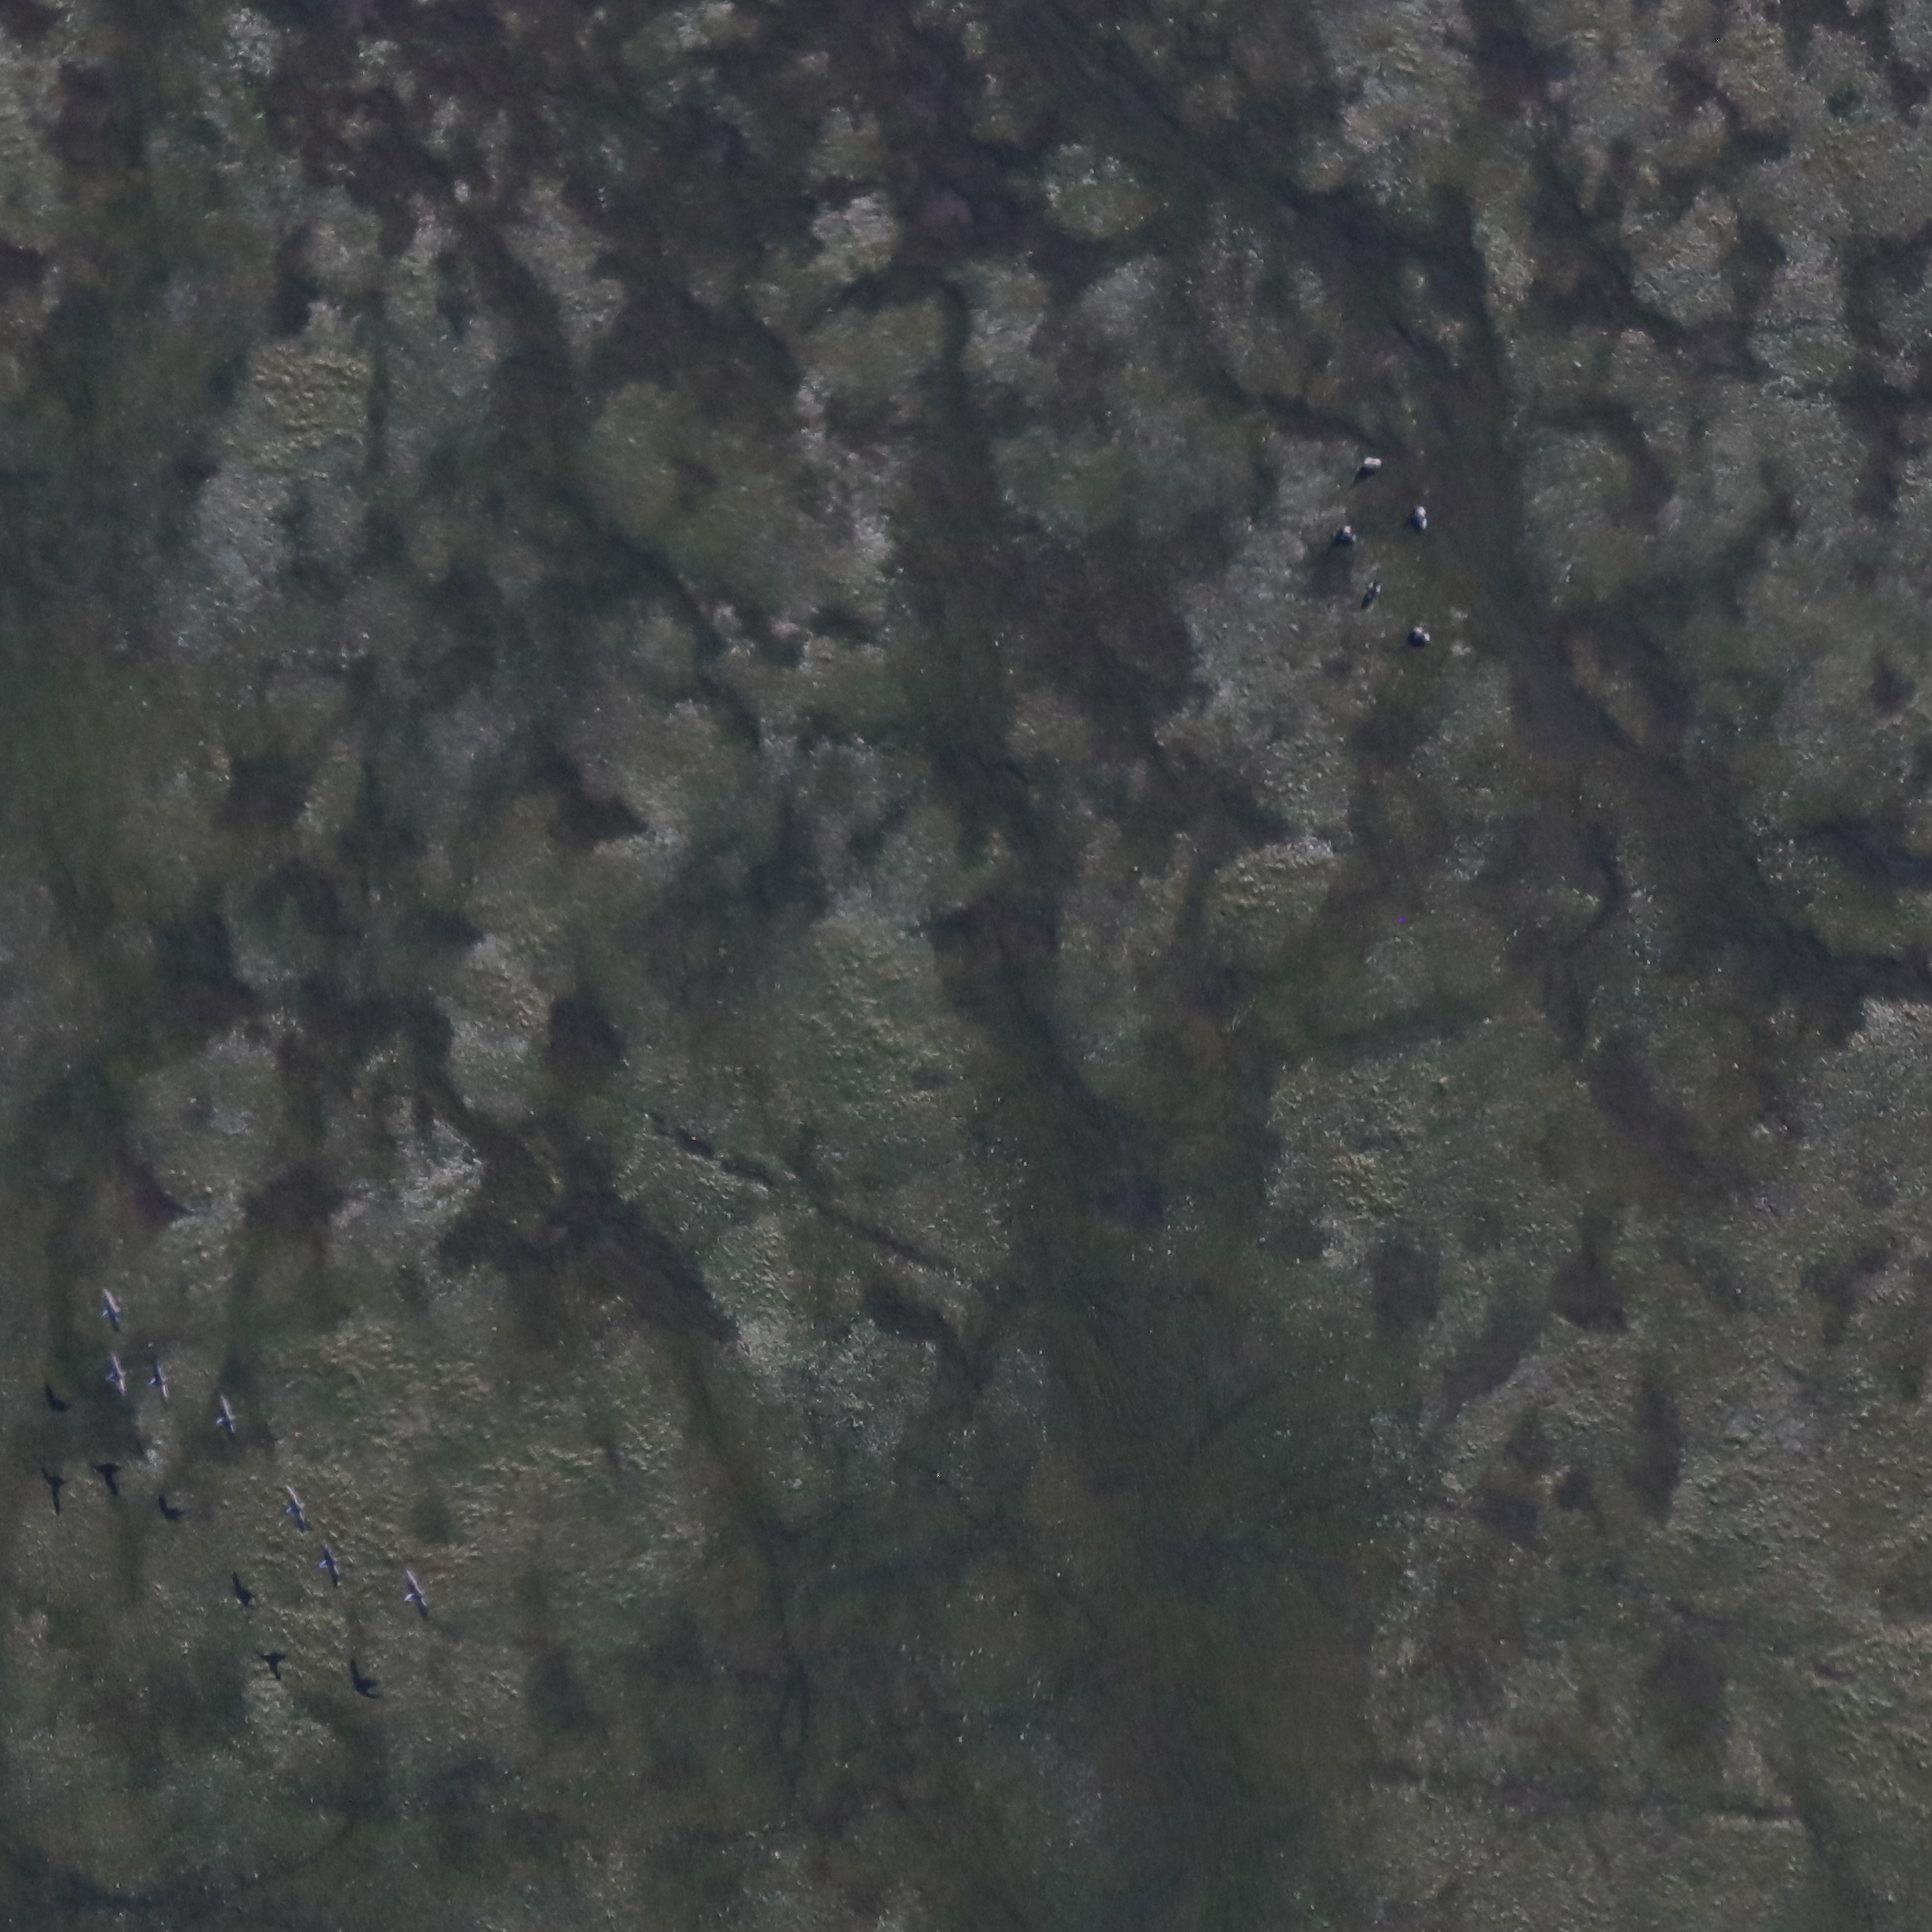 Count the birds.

12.